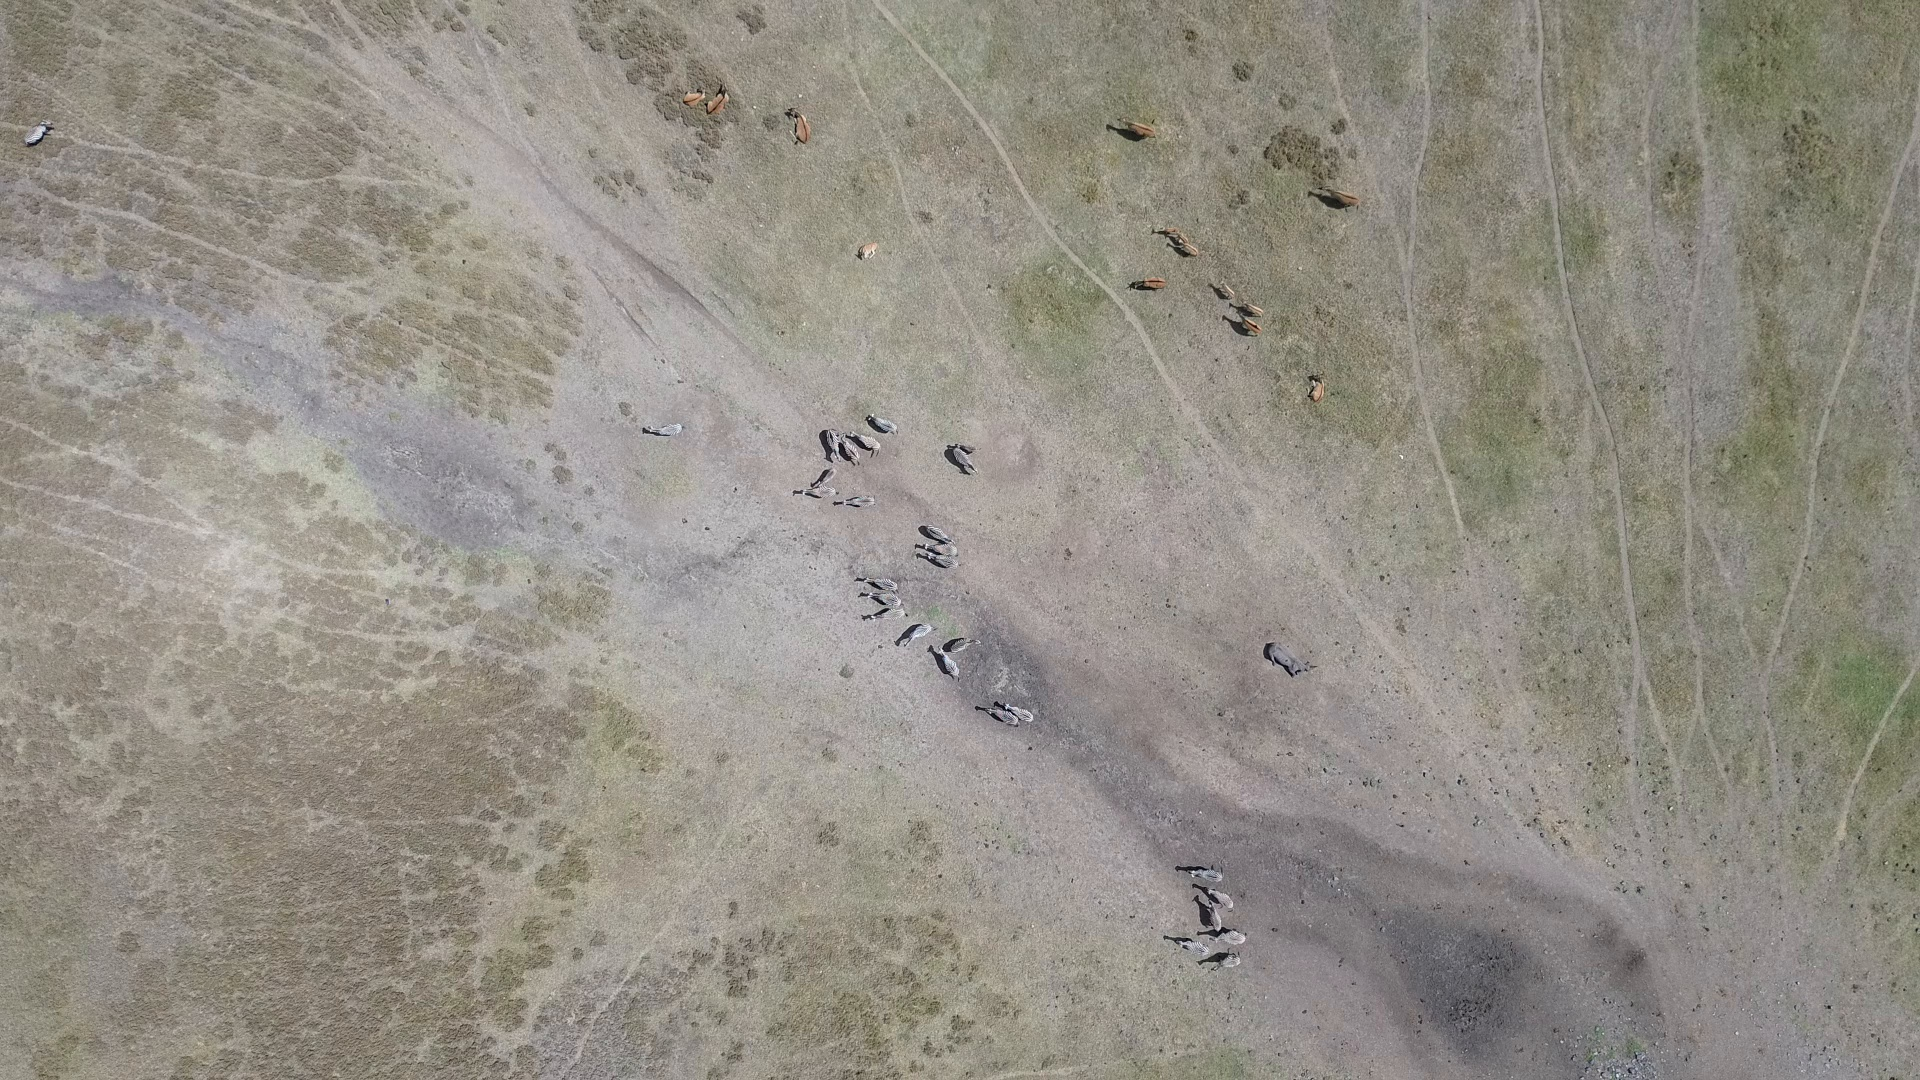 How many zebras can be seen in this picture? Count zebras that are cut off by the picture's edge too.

29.